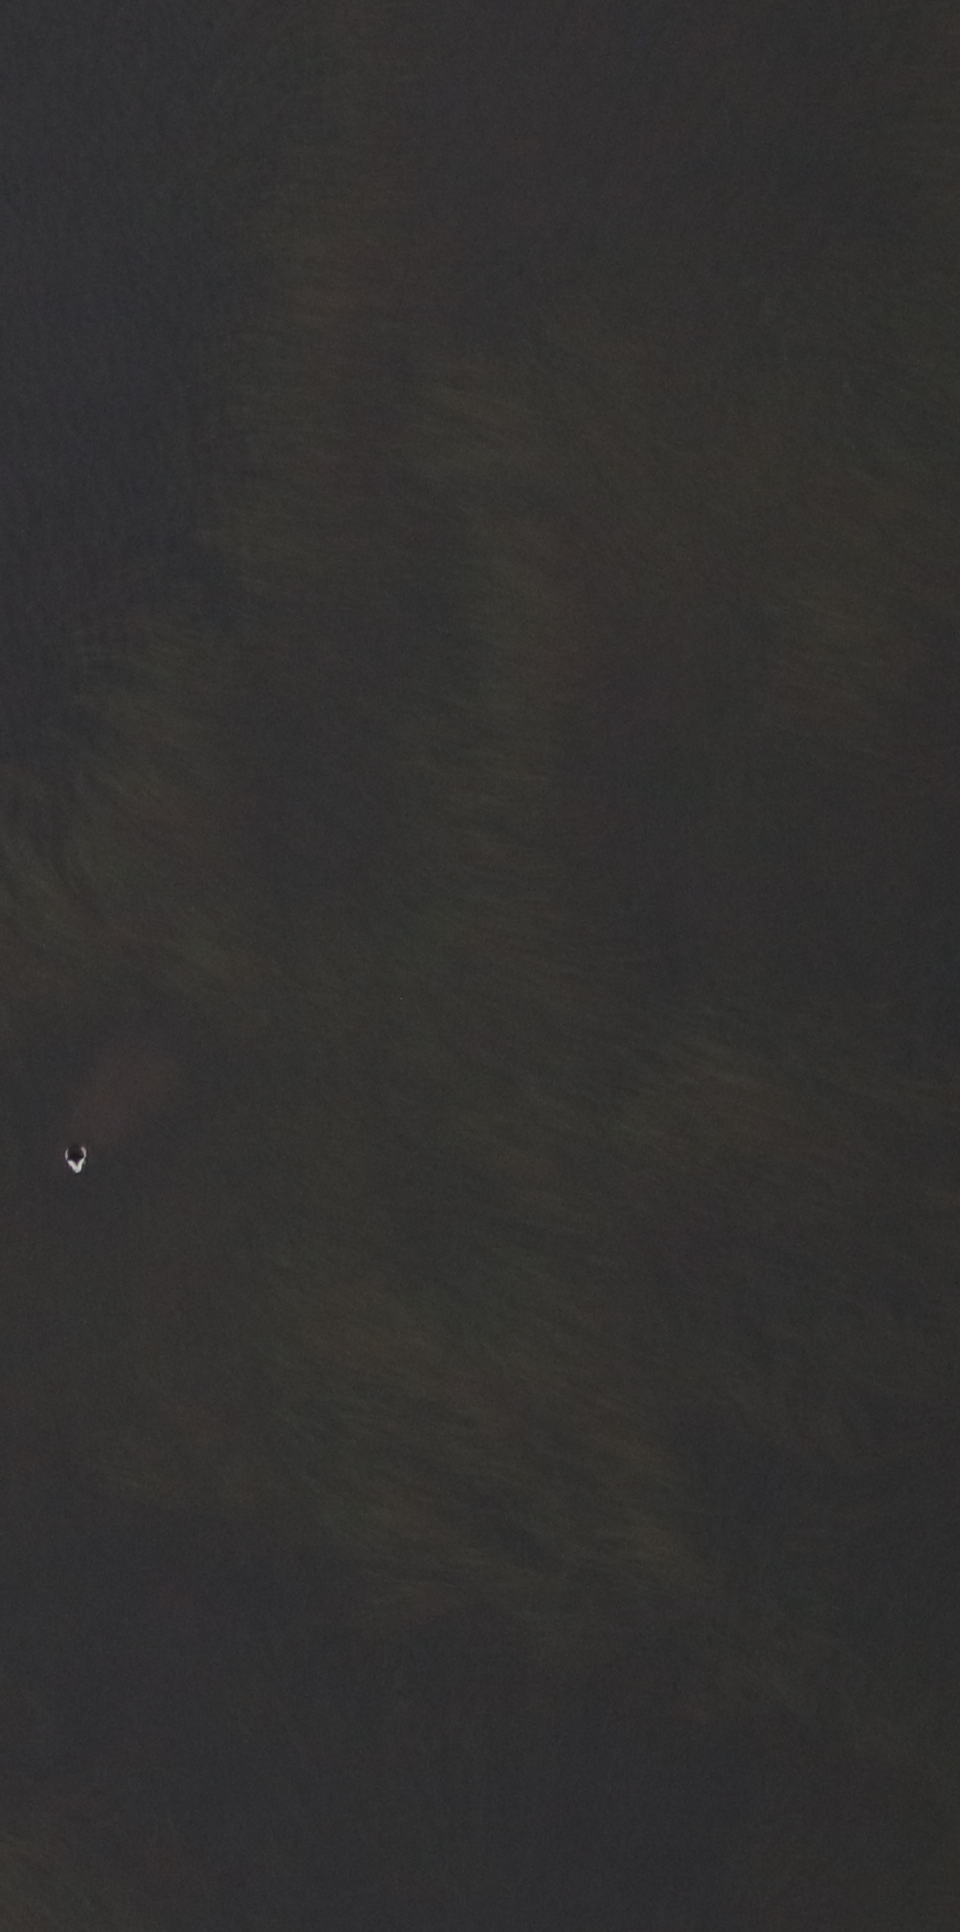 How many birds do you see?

1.